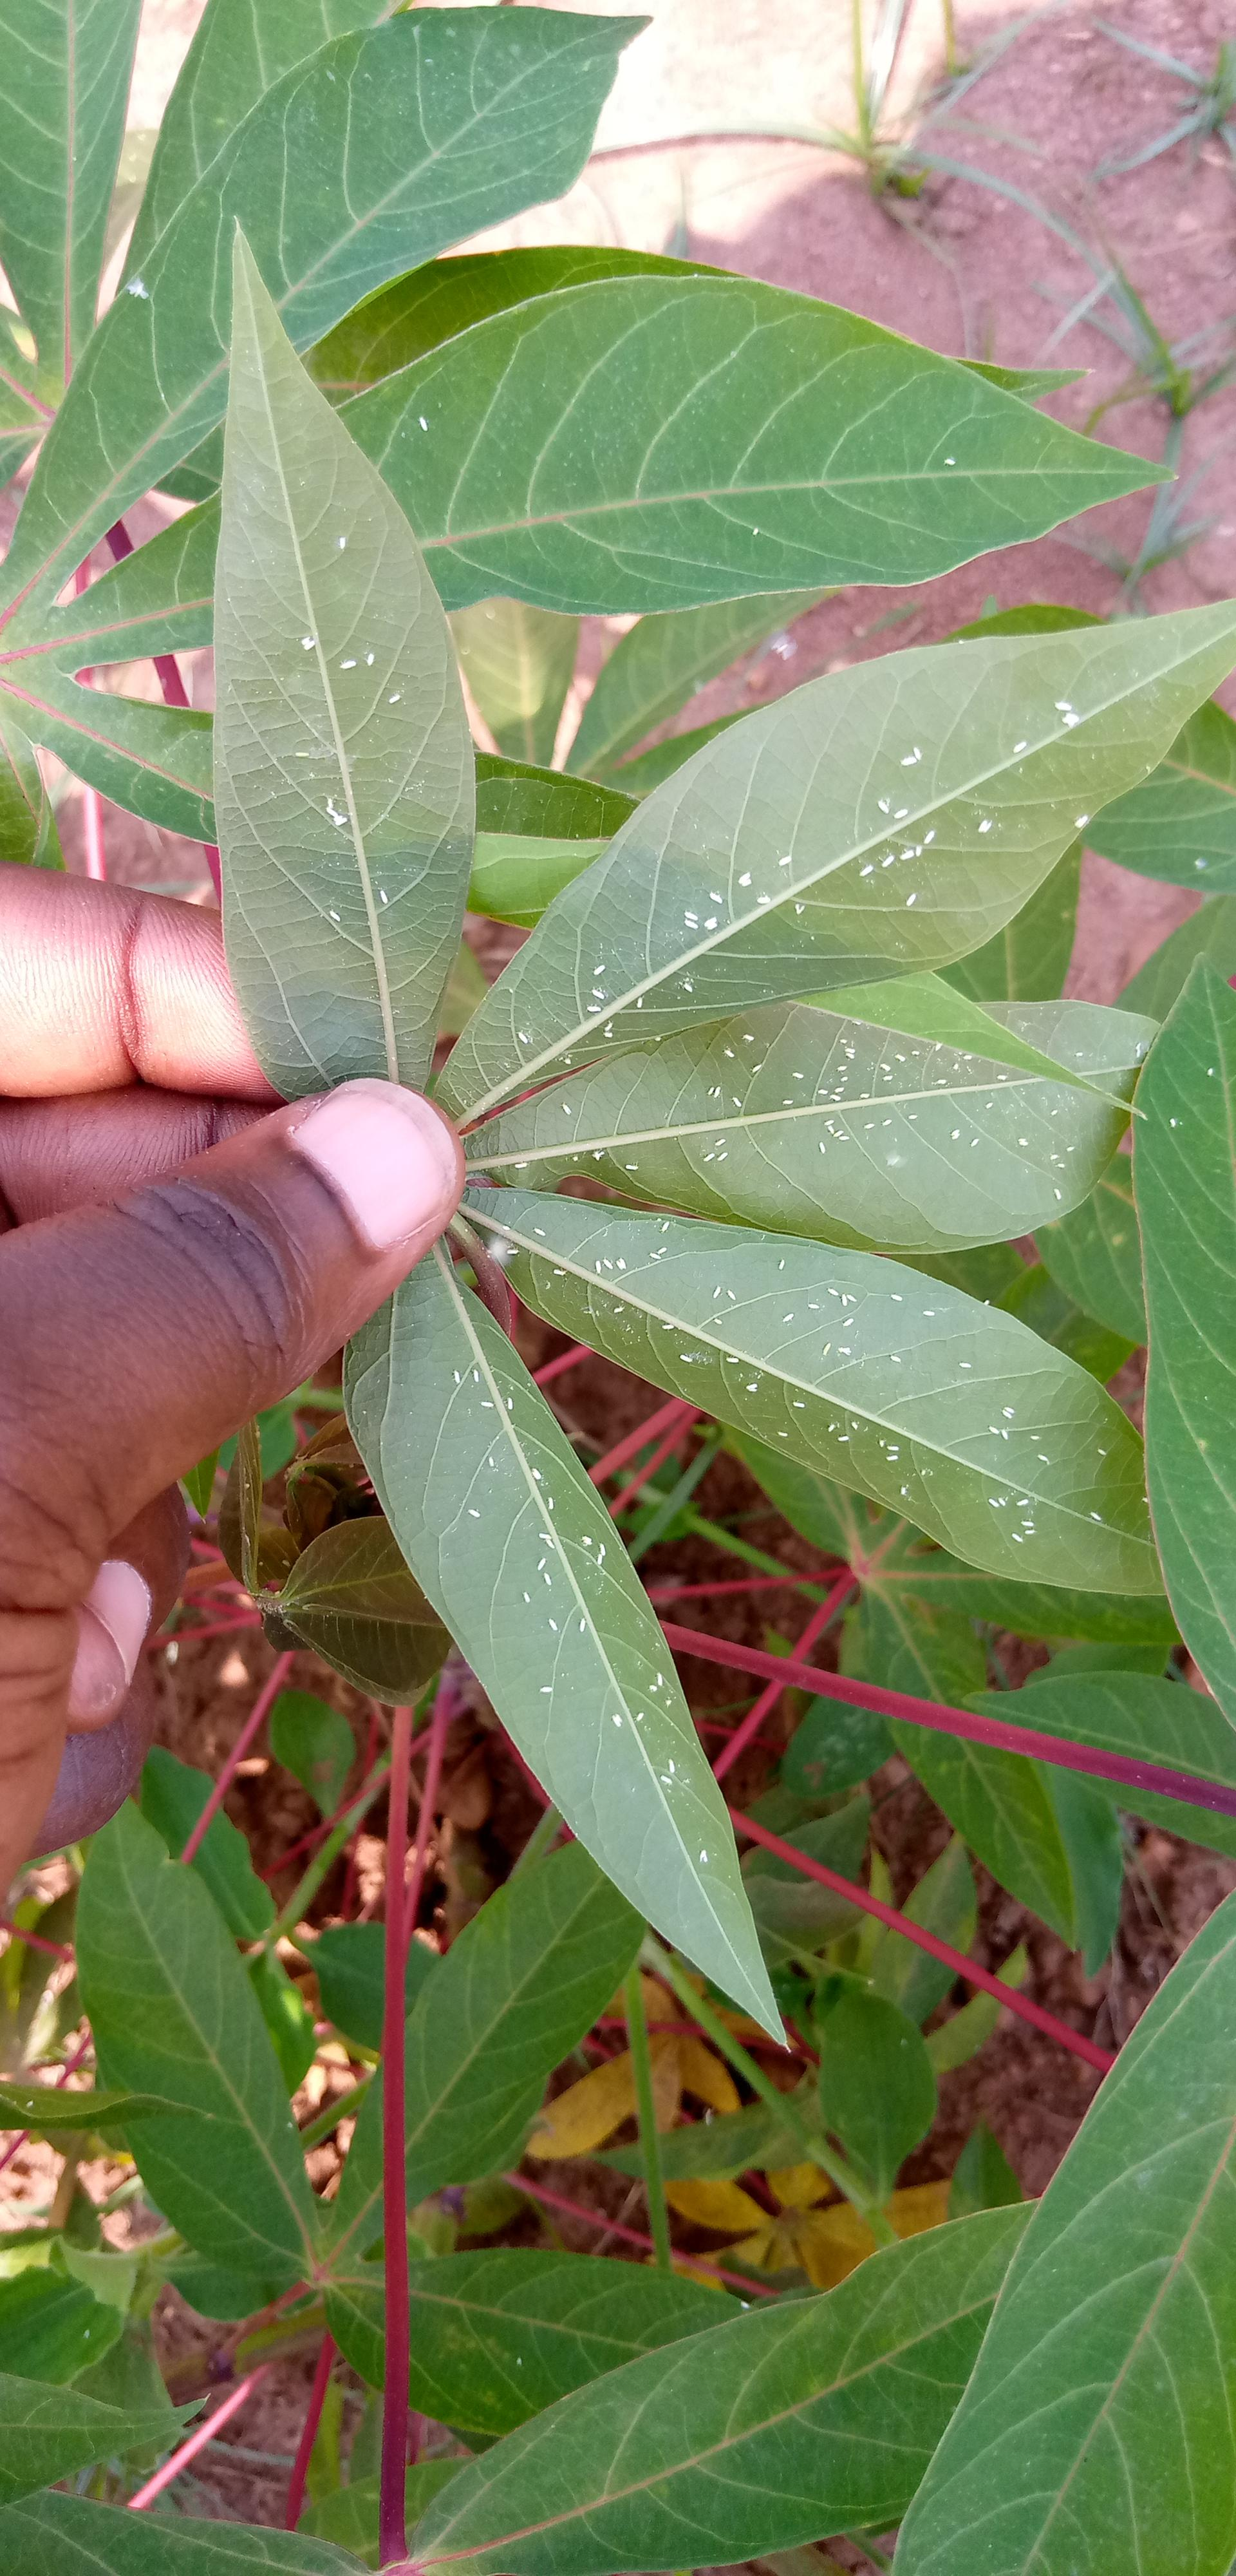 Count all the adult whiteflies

189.